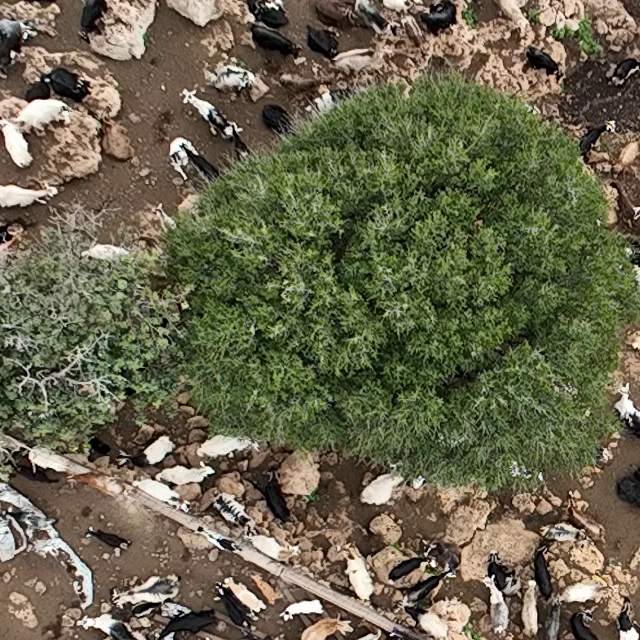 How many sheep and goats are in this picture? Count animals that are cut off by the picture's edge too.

80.